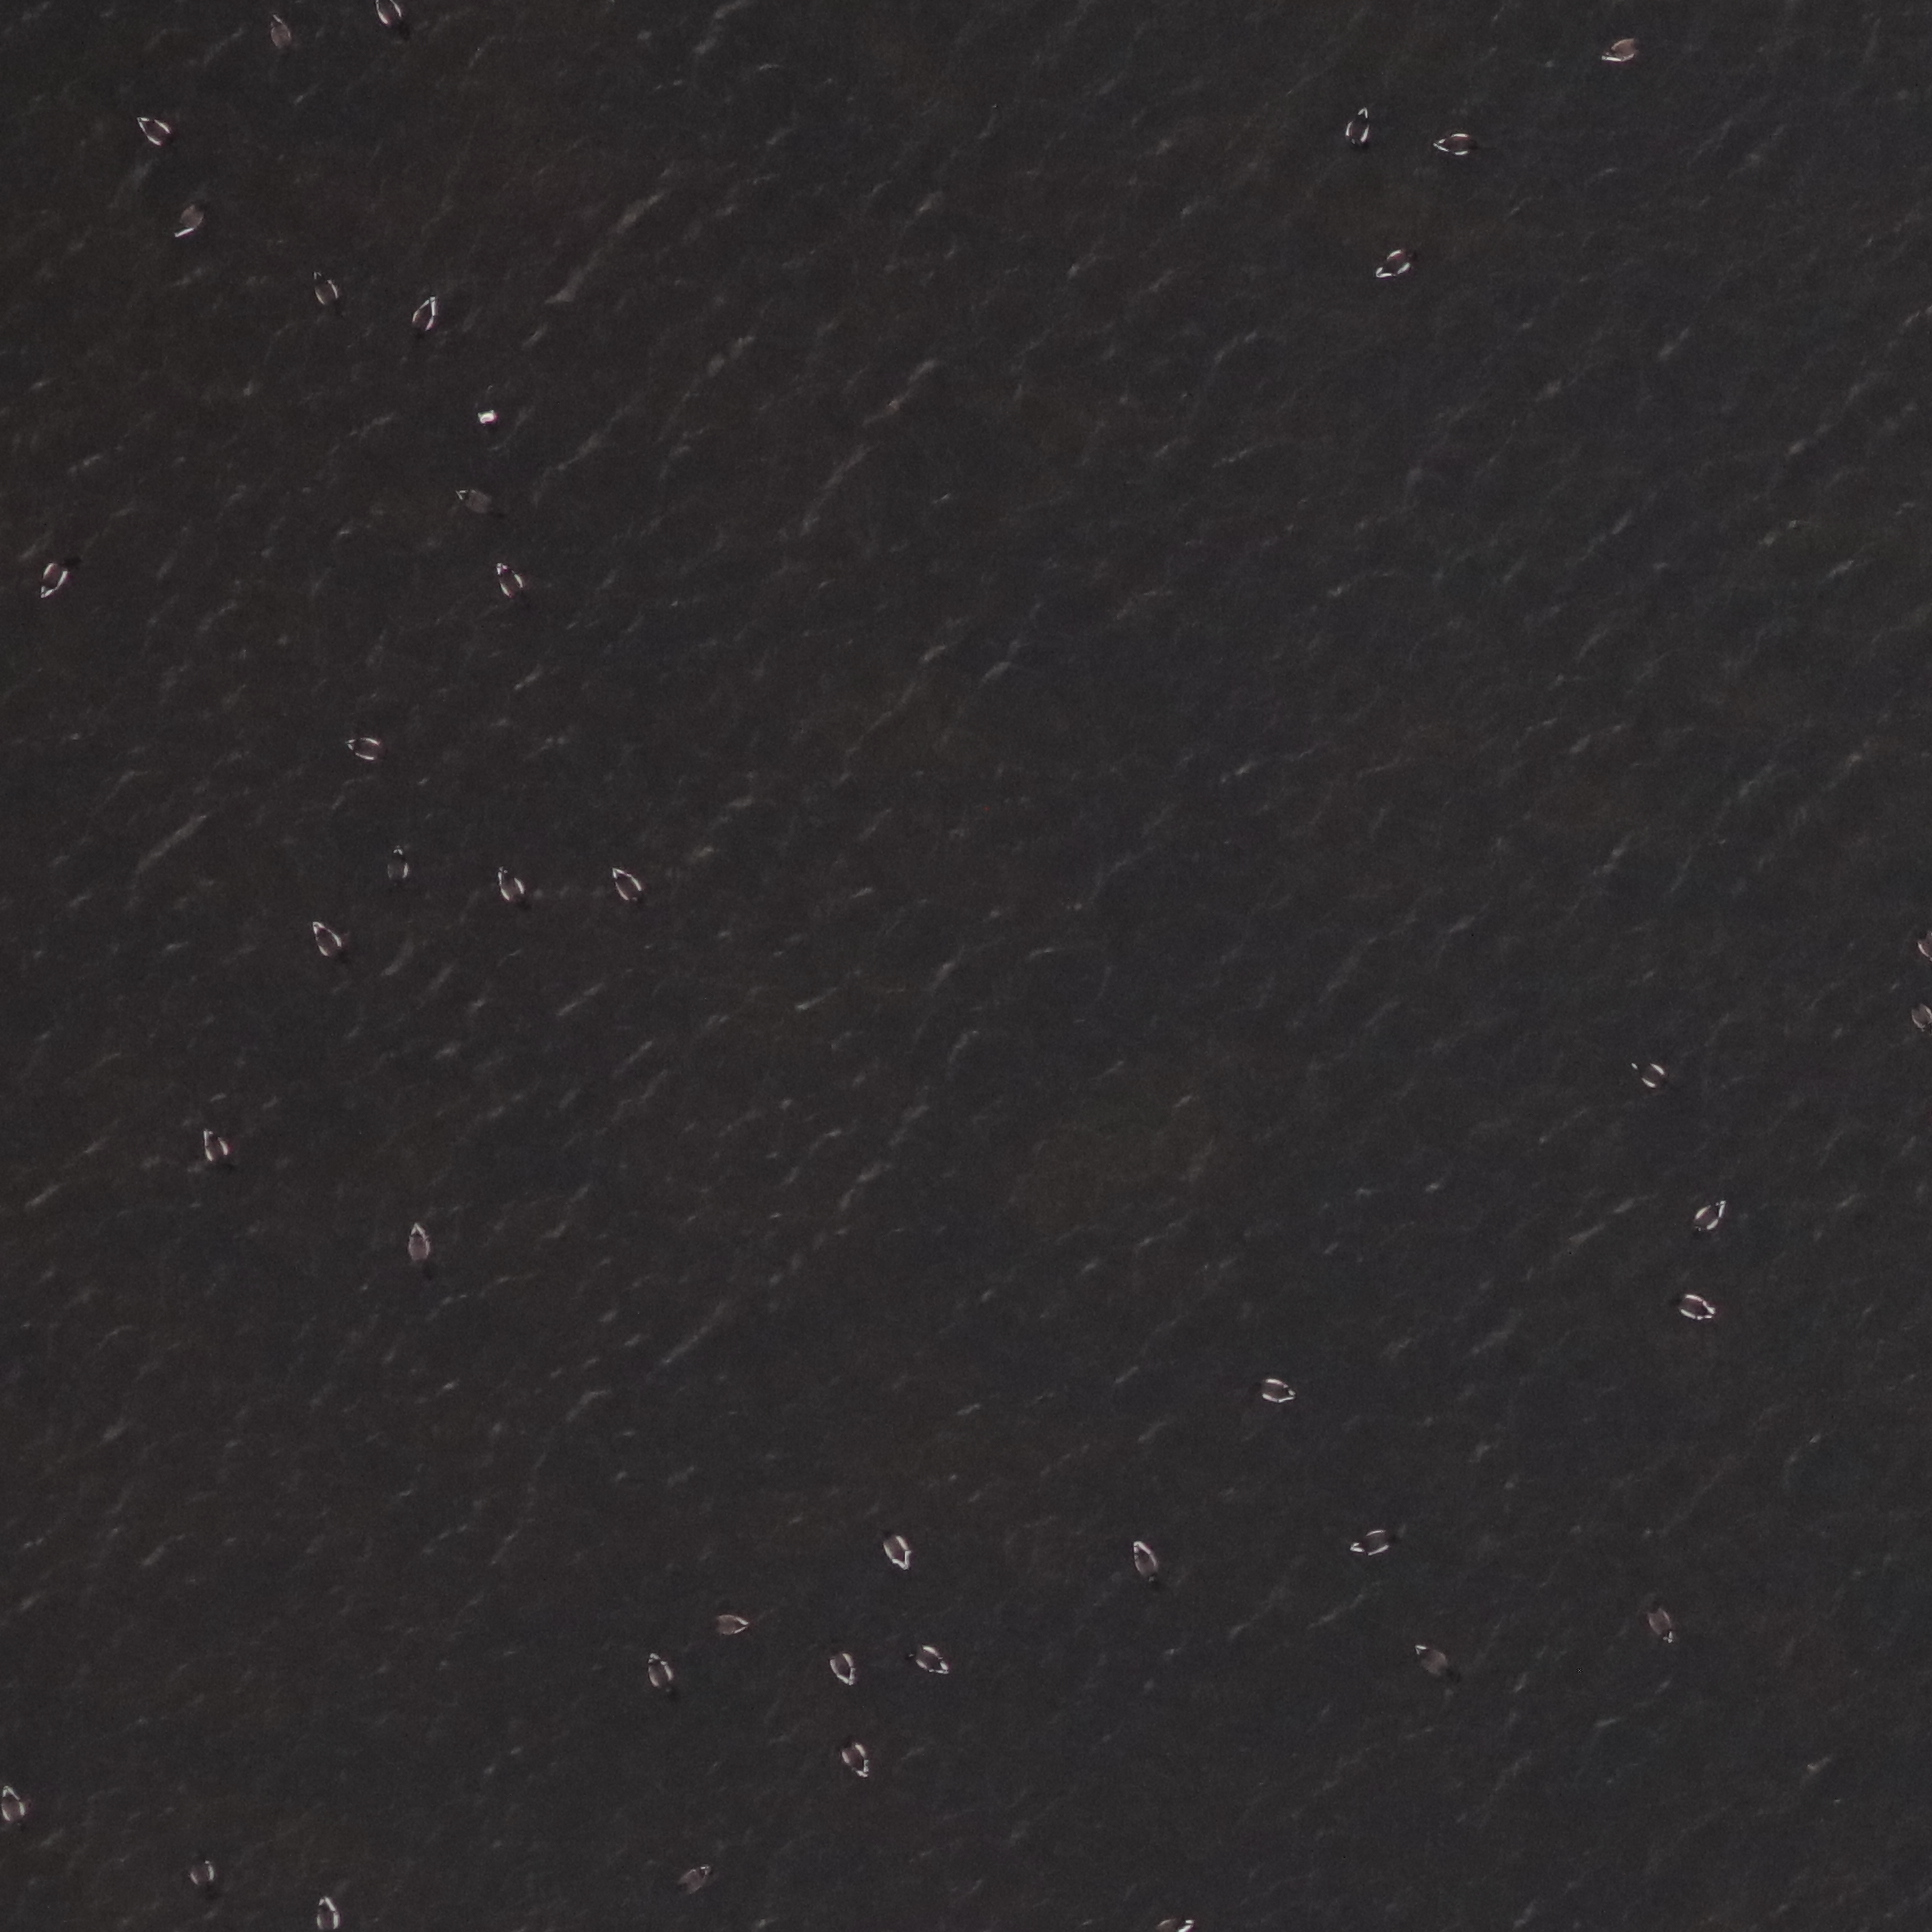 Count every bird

41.